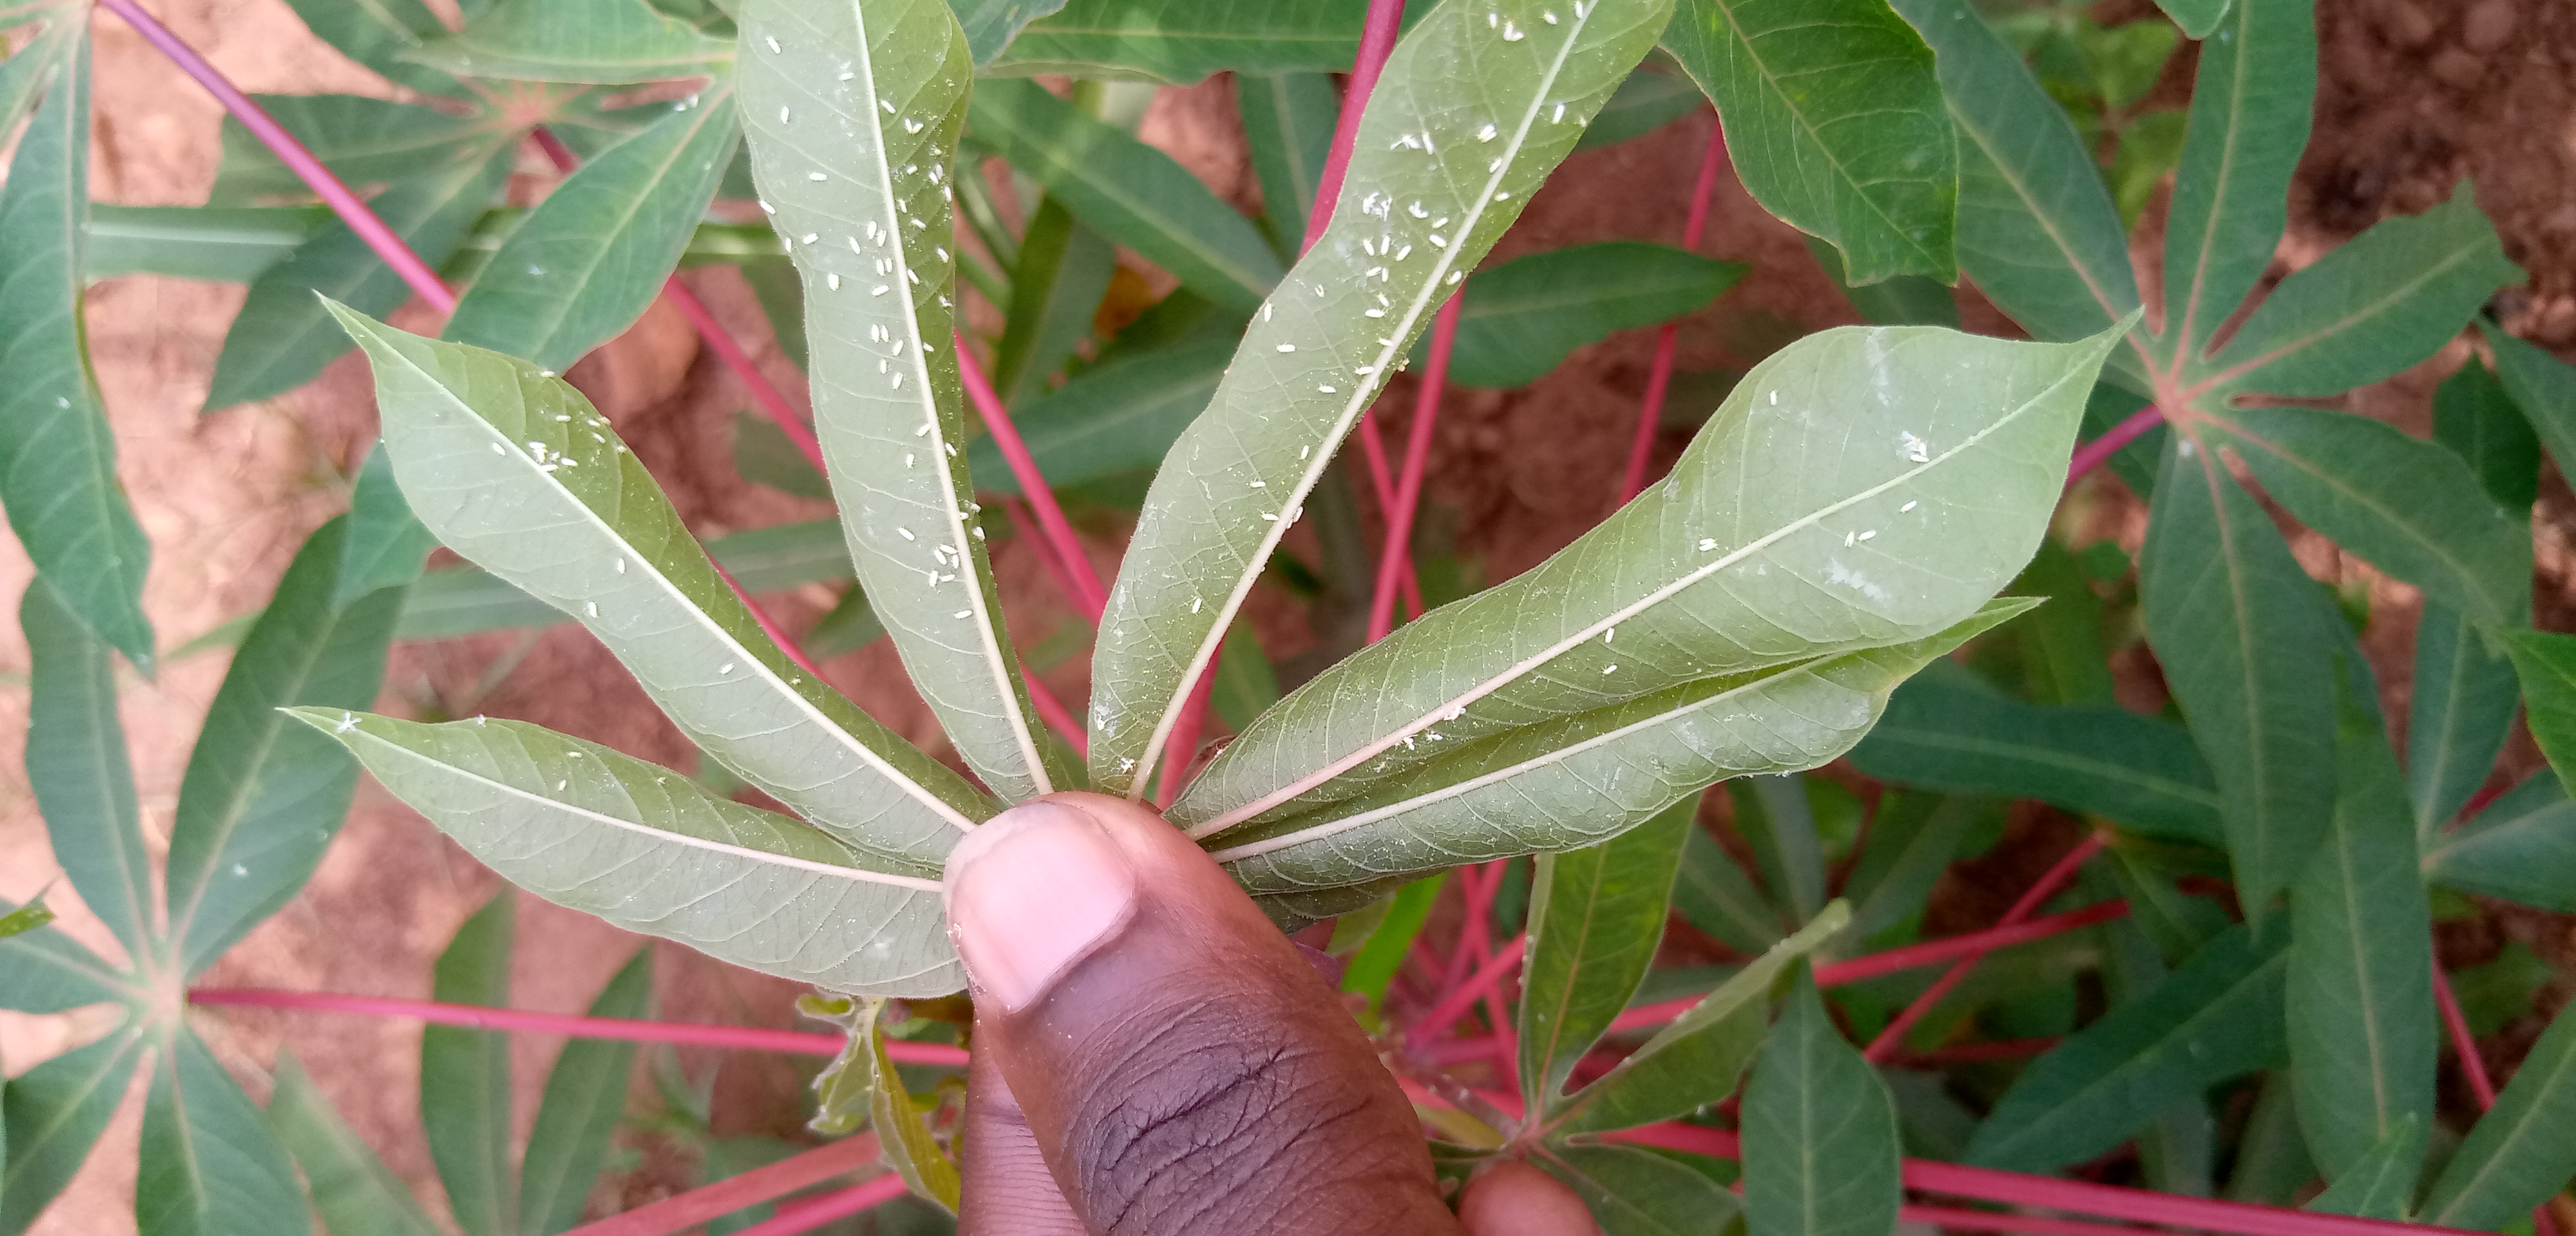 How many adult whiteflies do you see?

92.